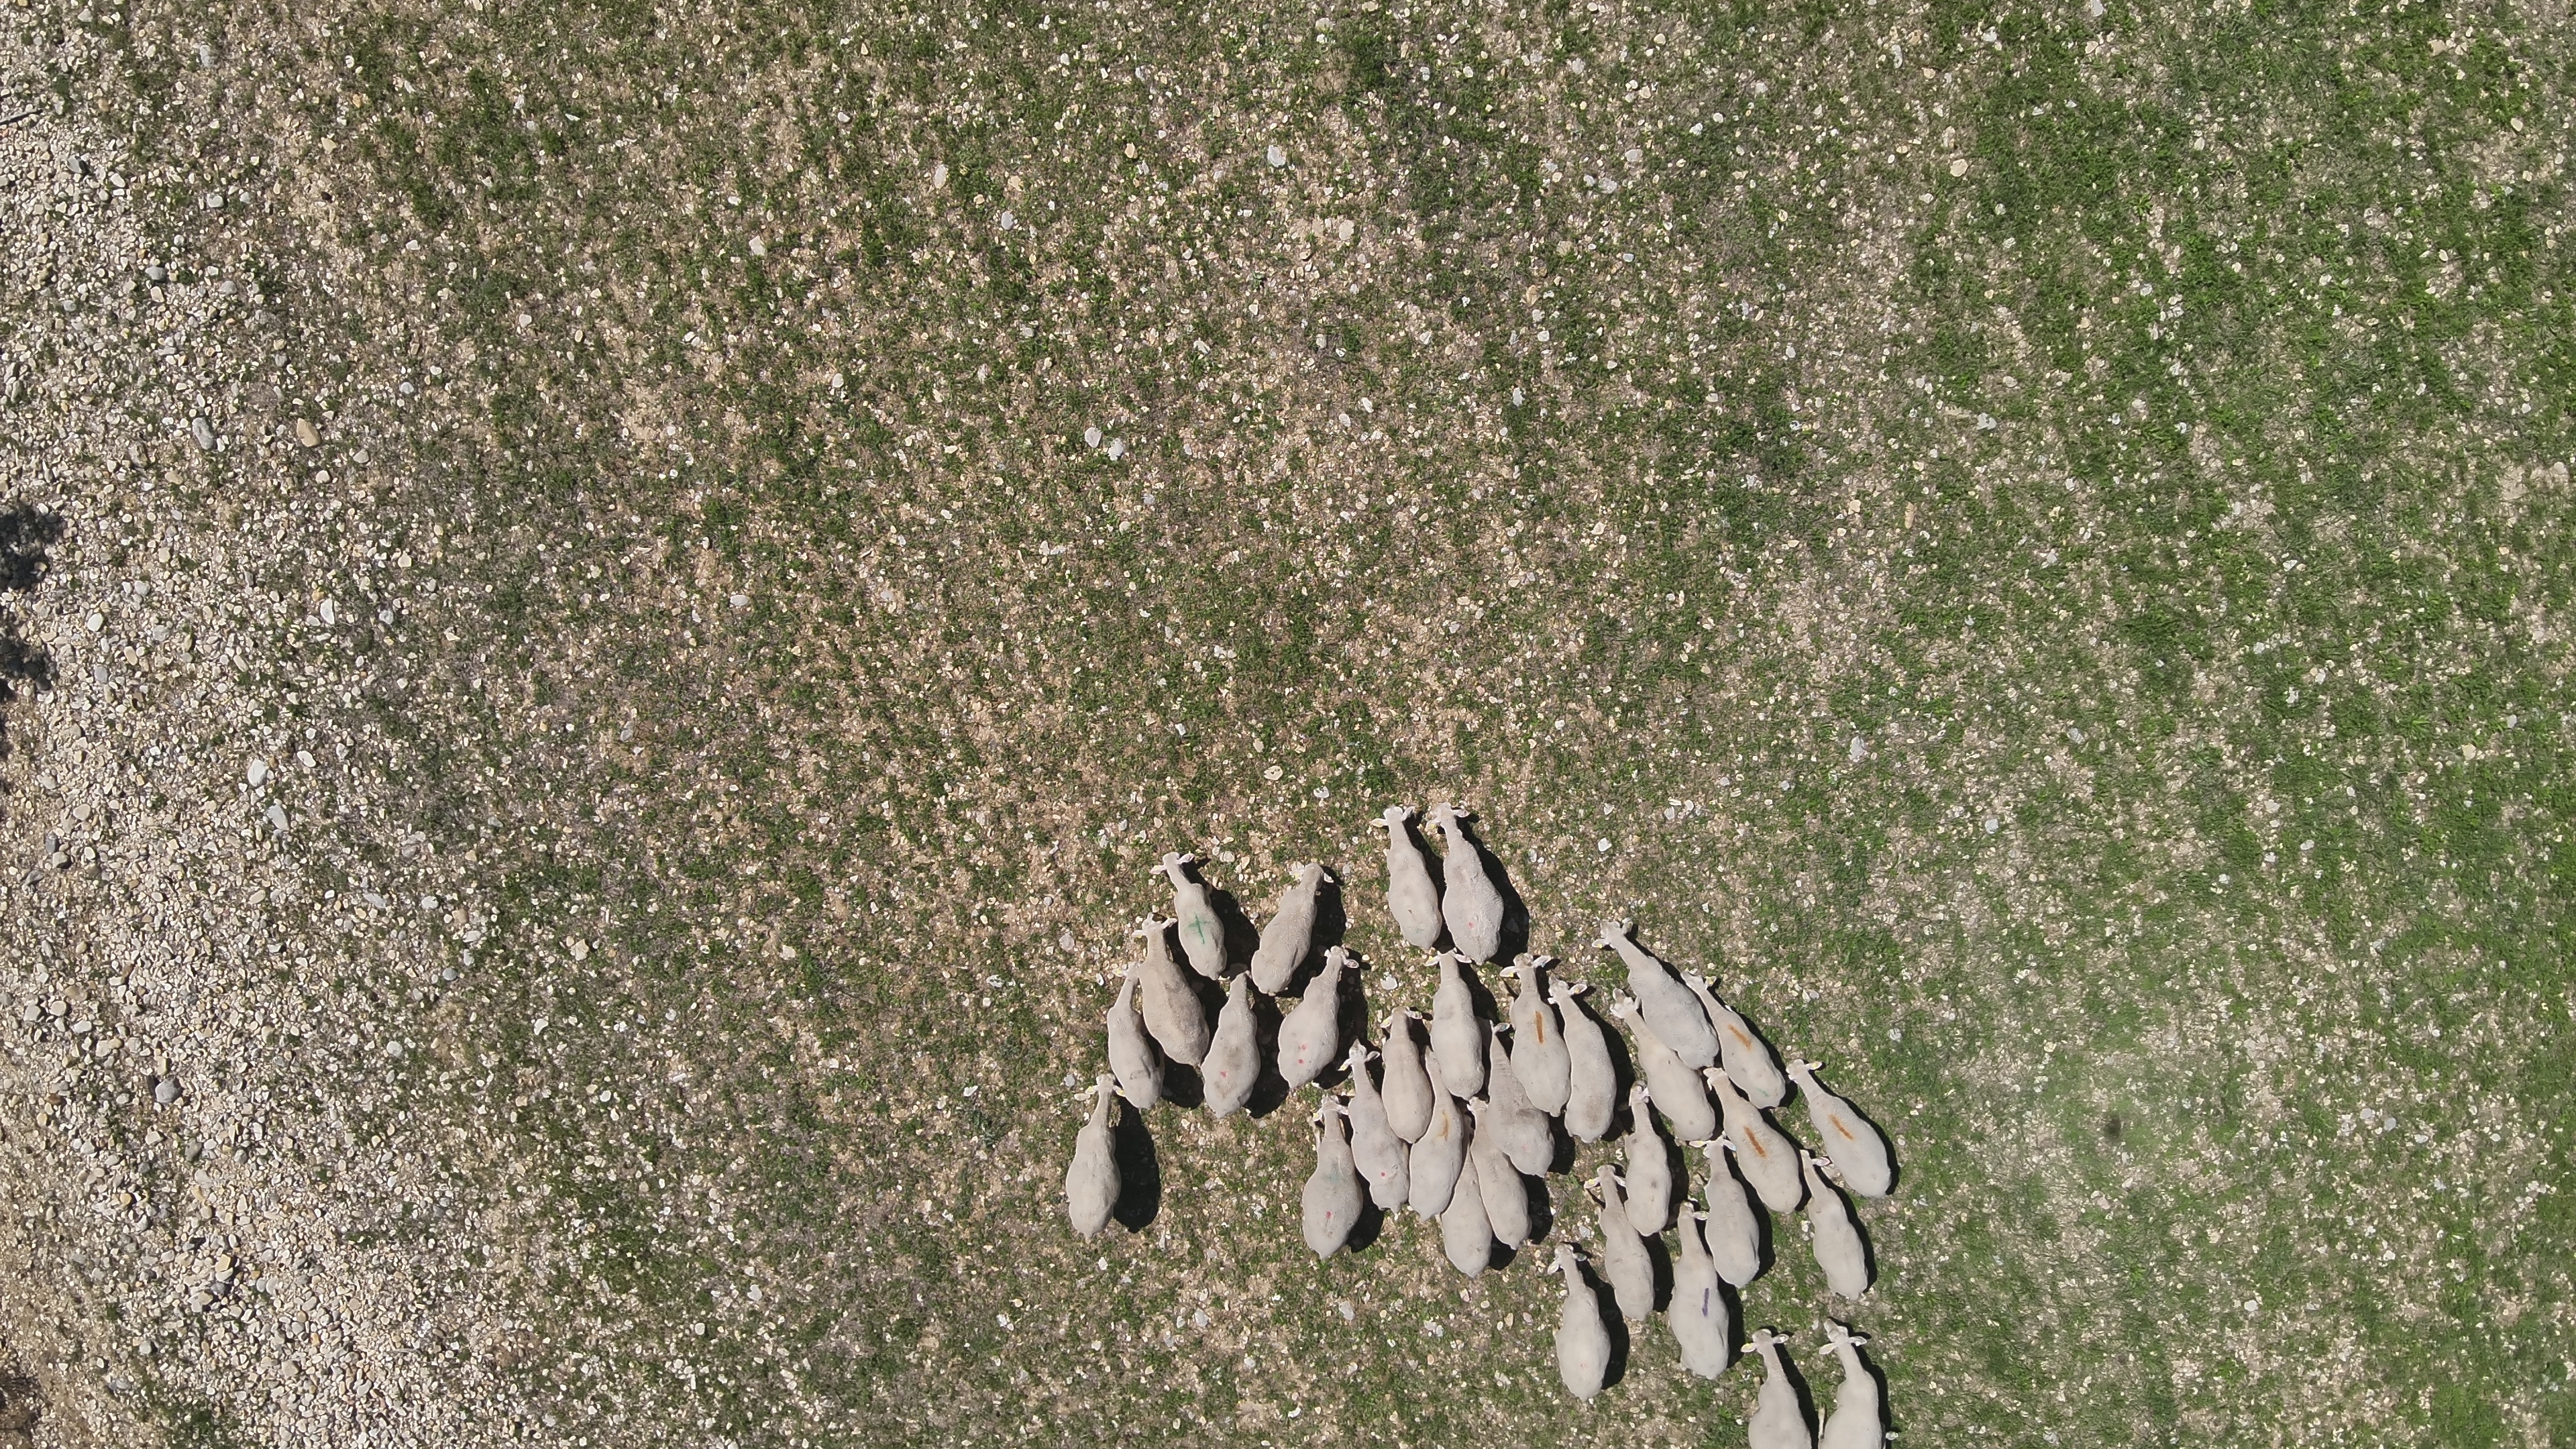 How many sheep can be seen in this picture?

32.